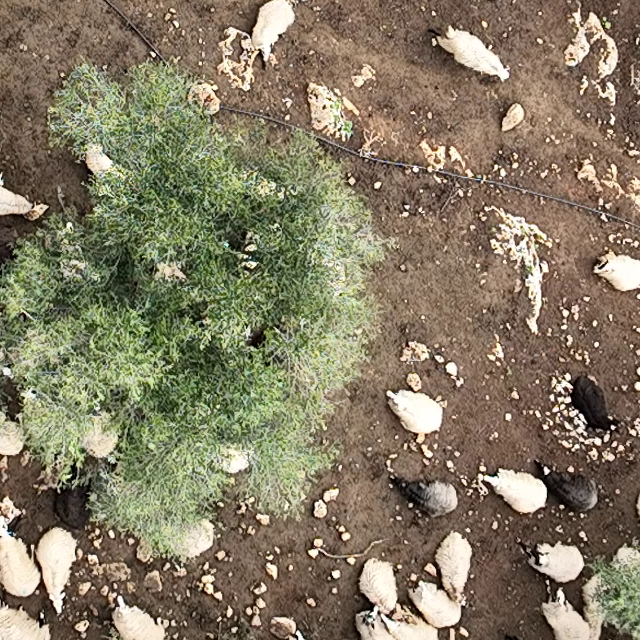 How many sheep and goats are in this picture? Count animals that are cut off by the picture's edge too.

30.